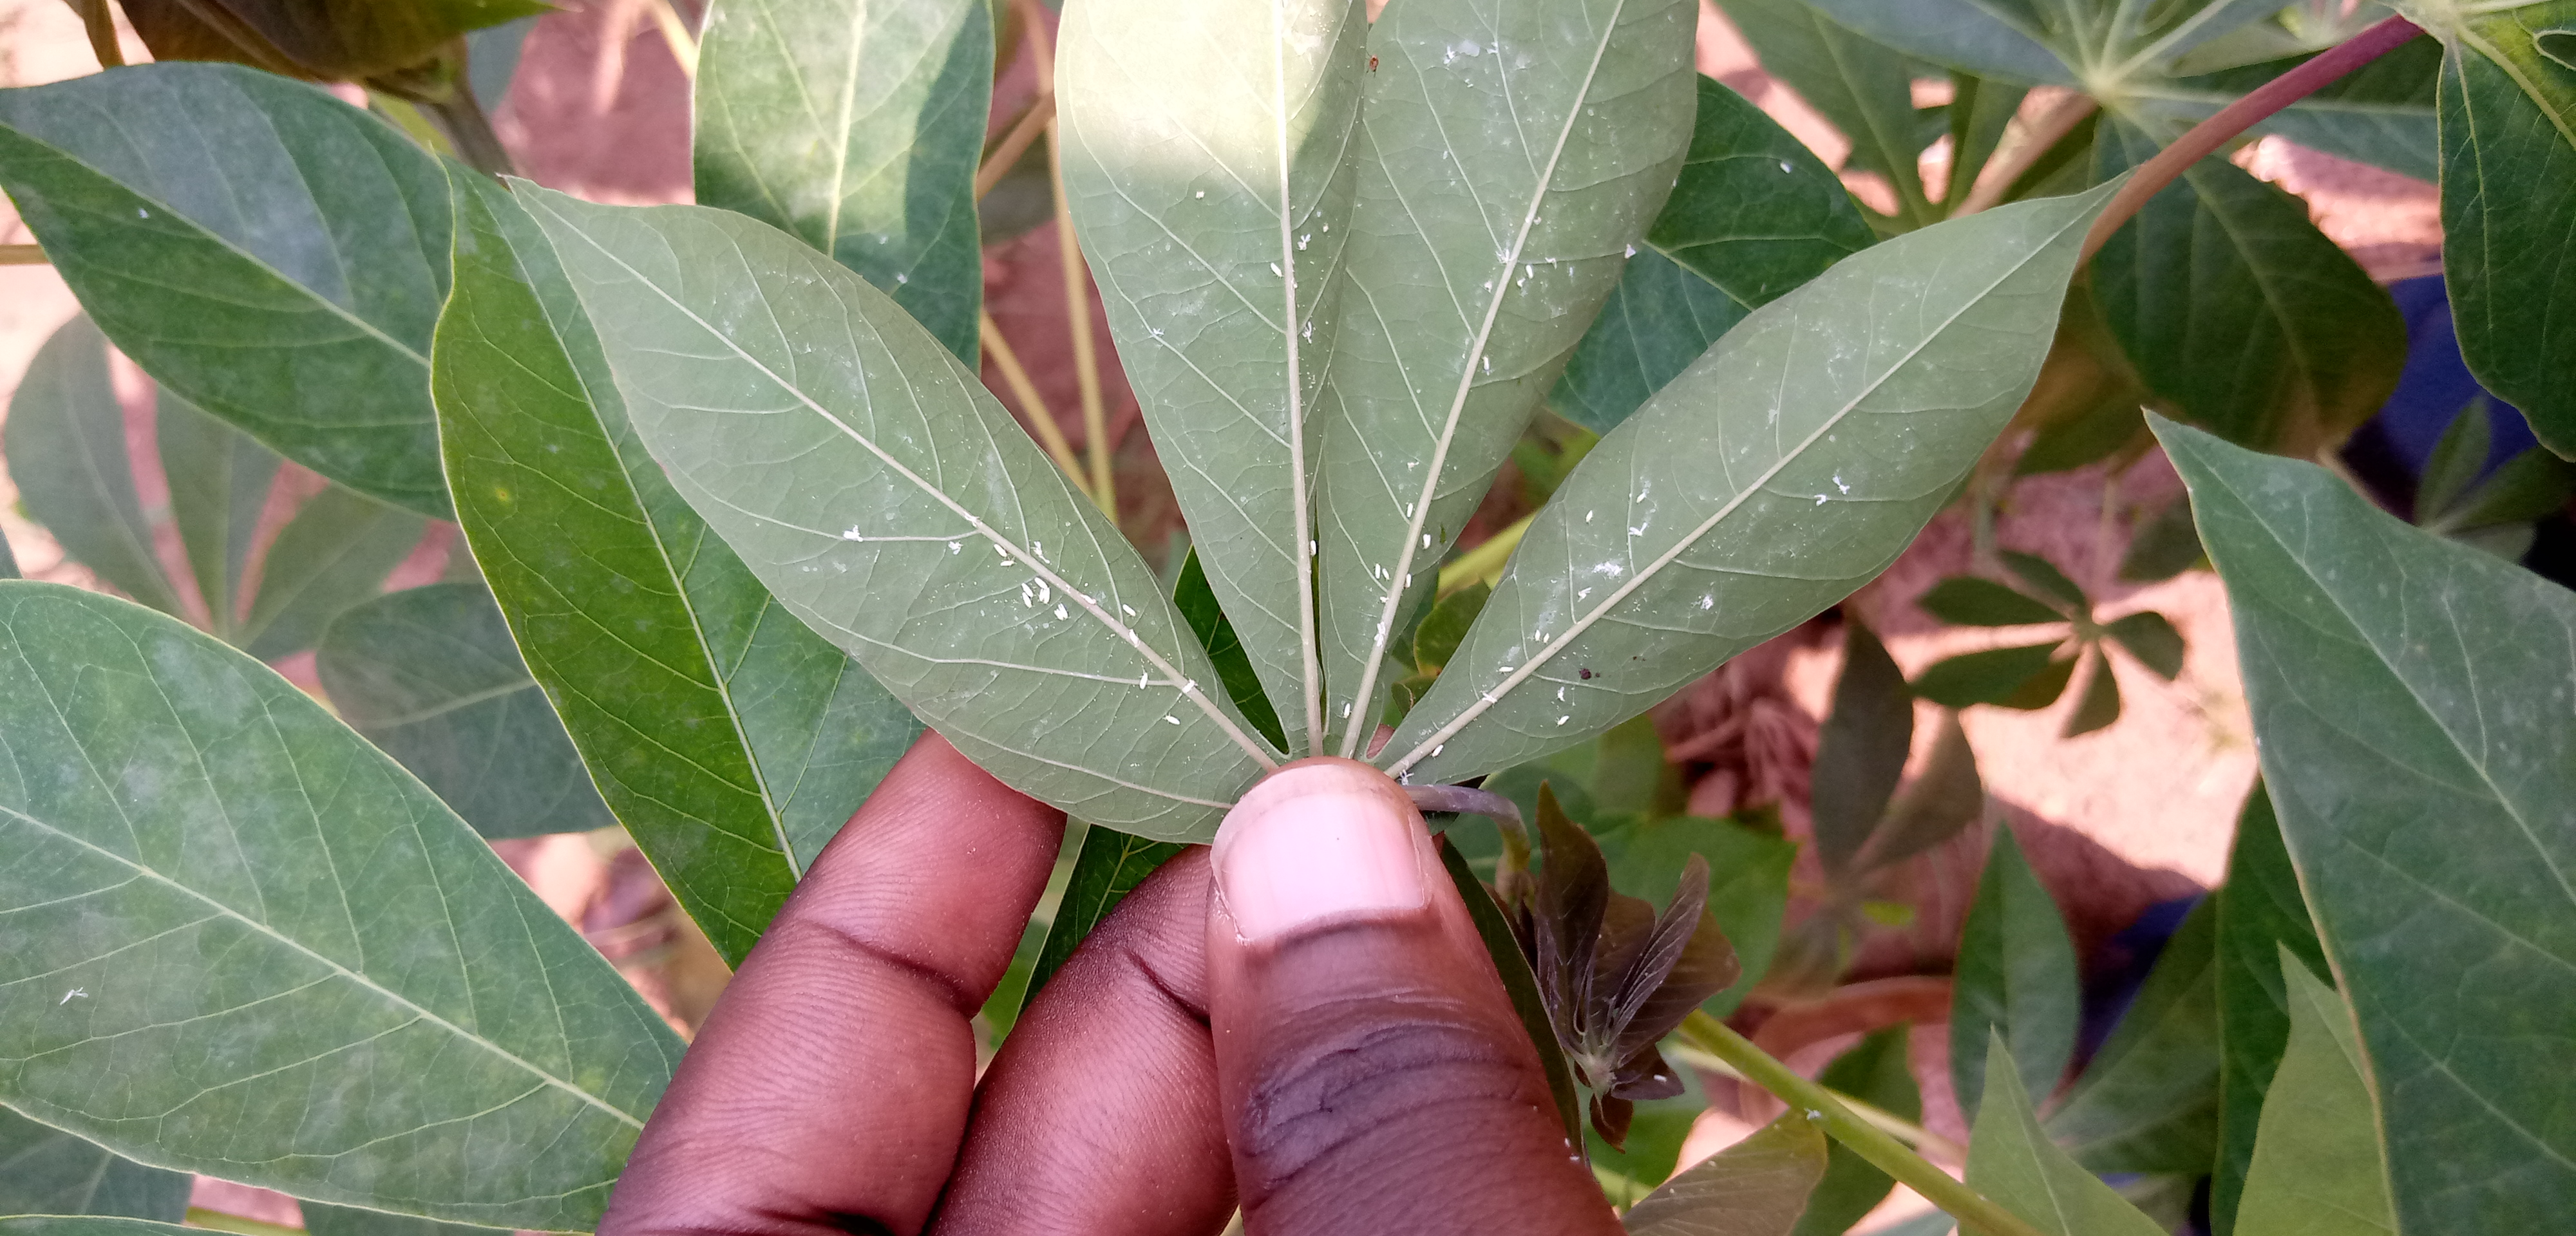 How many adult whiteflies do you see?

54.